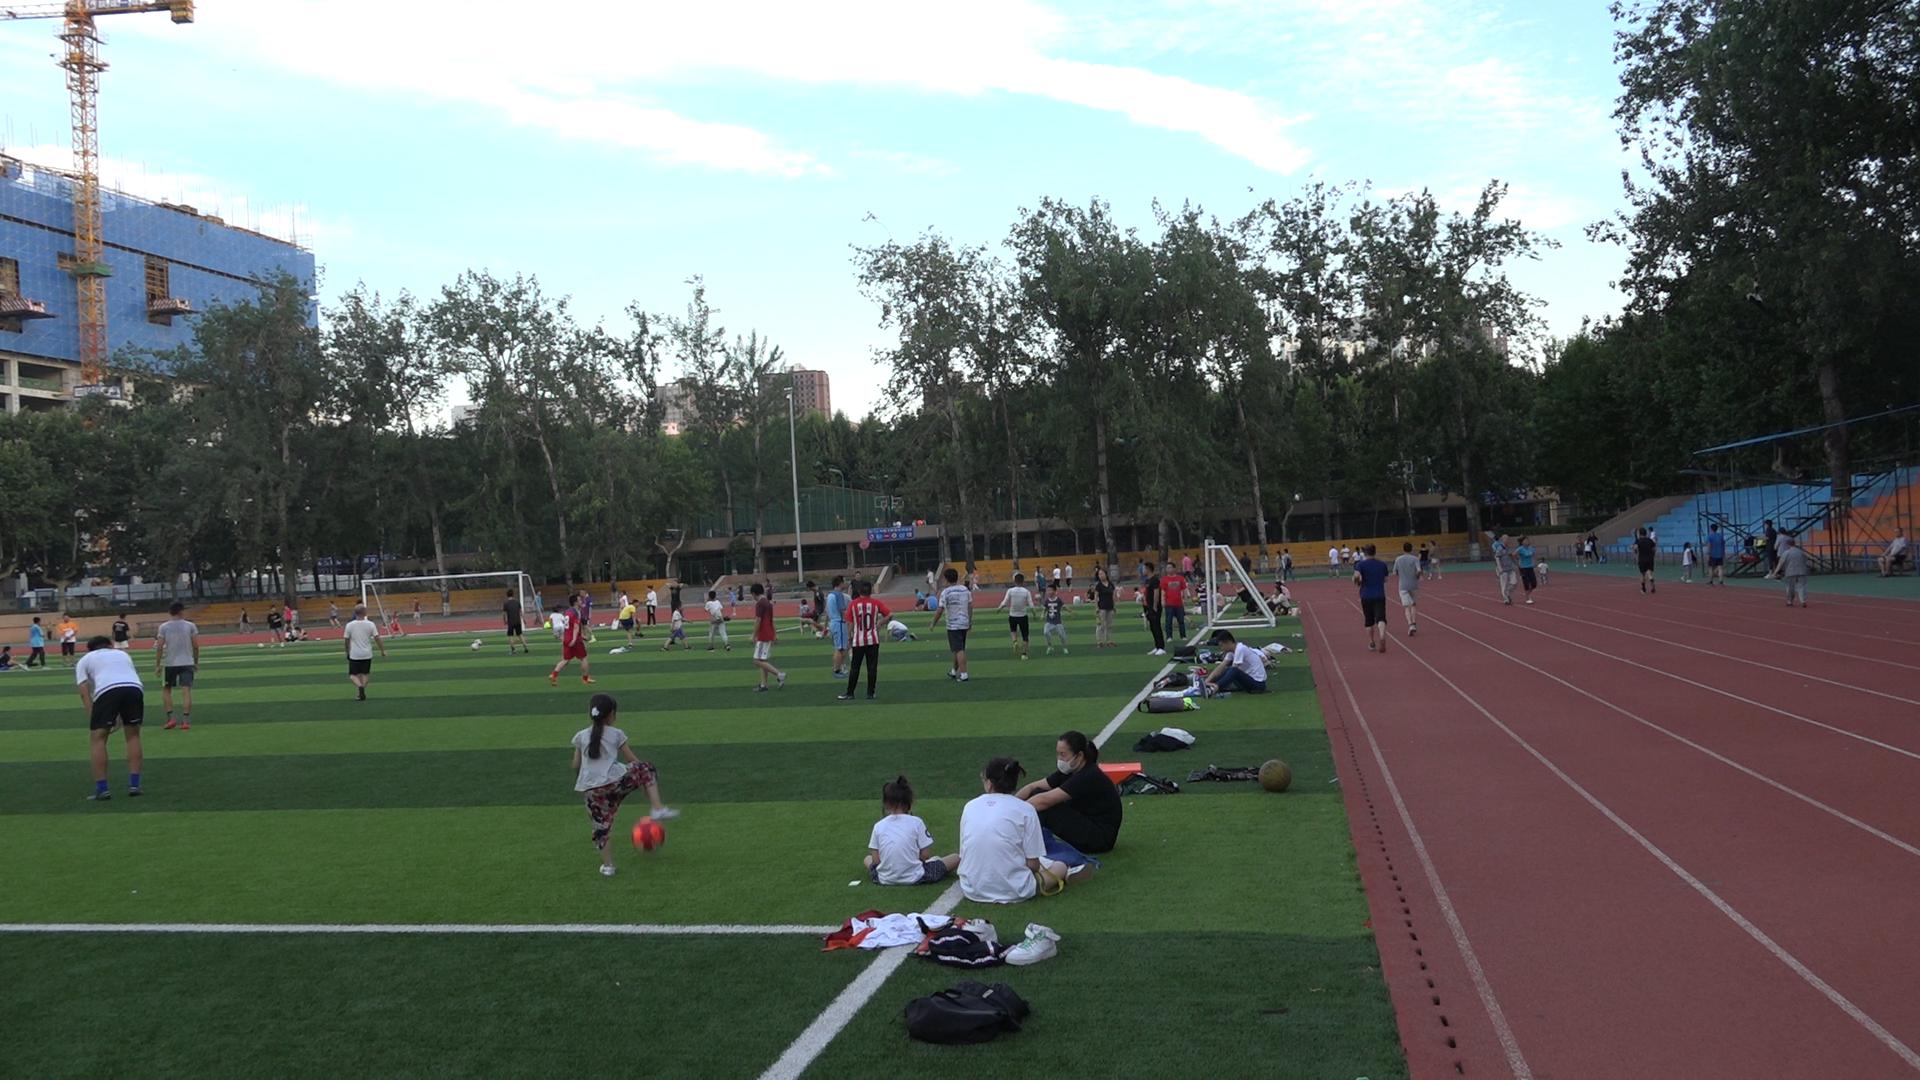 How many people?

99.